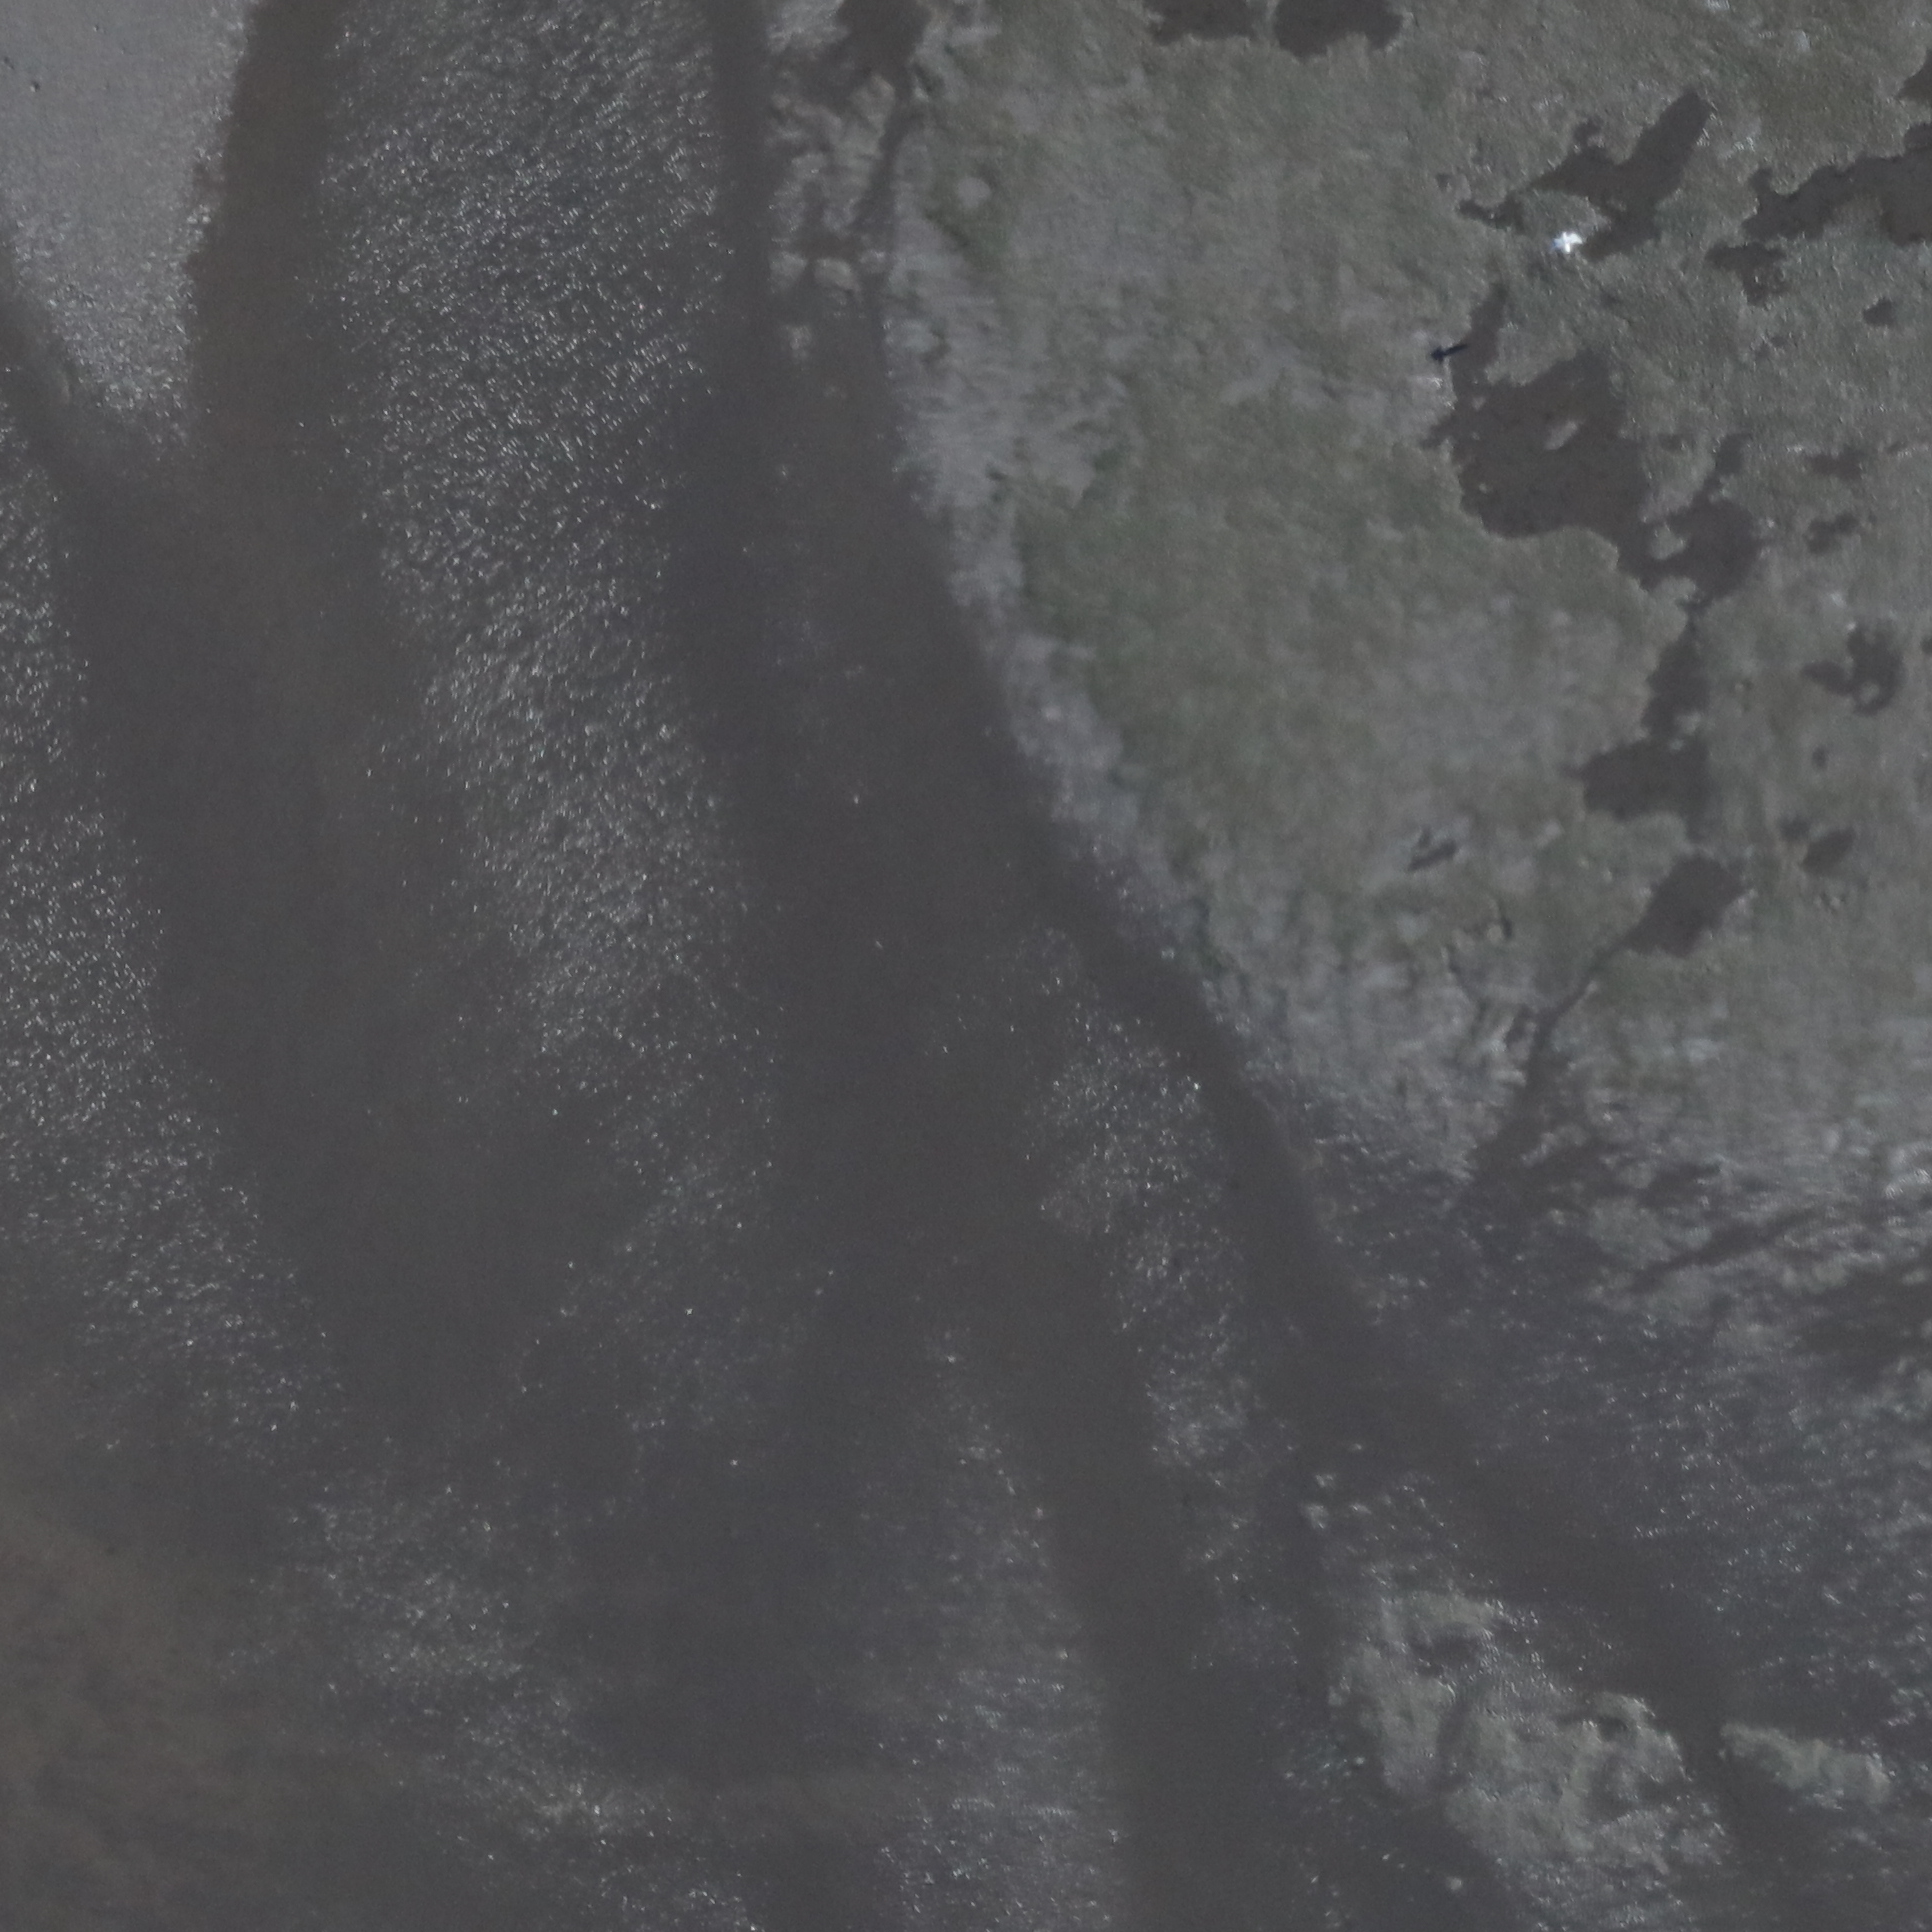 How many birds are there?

1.